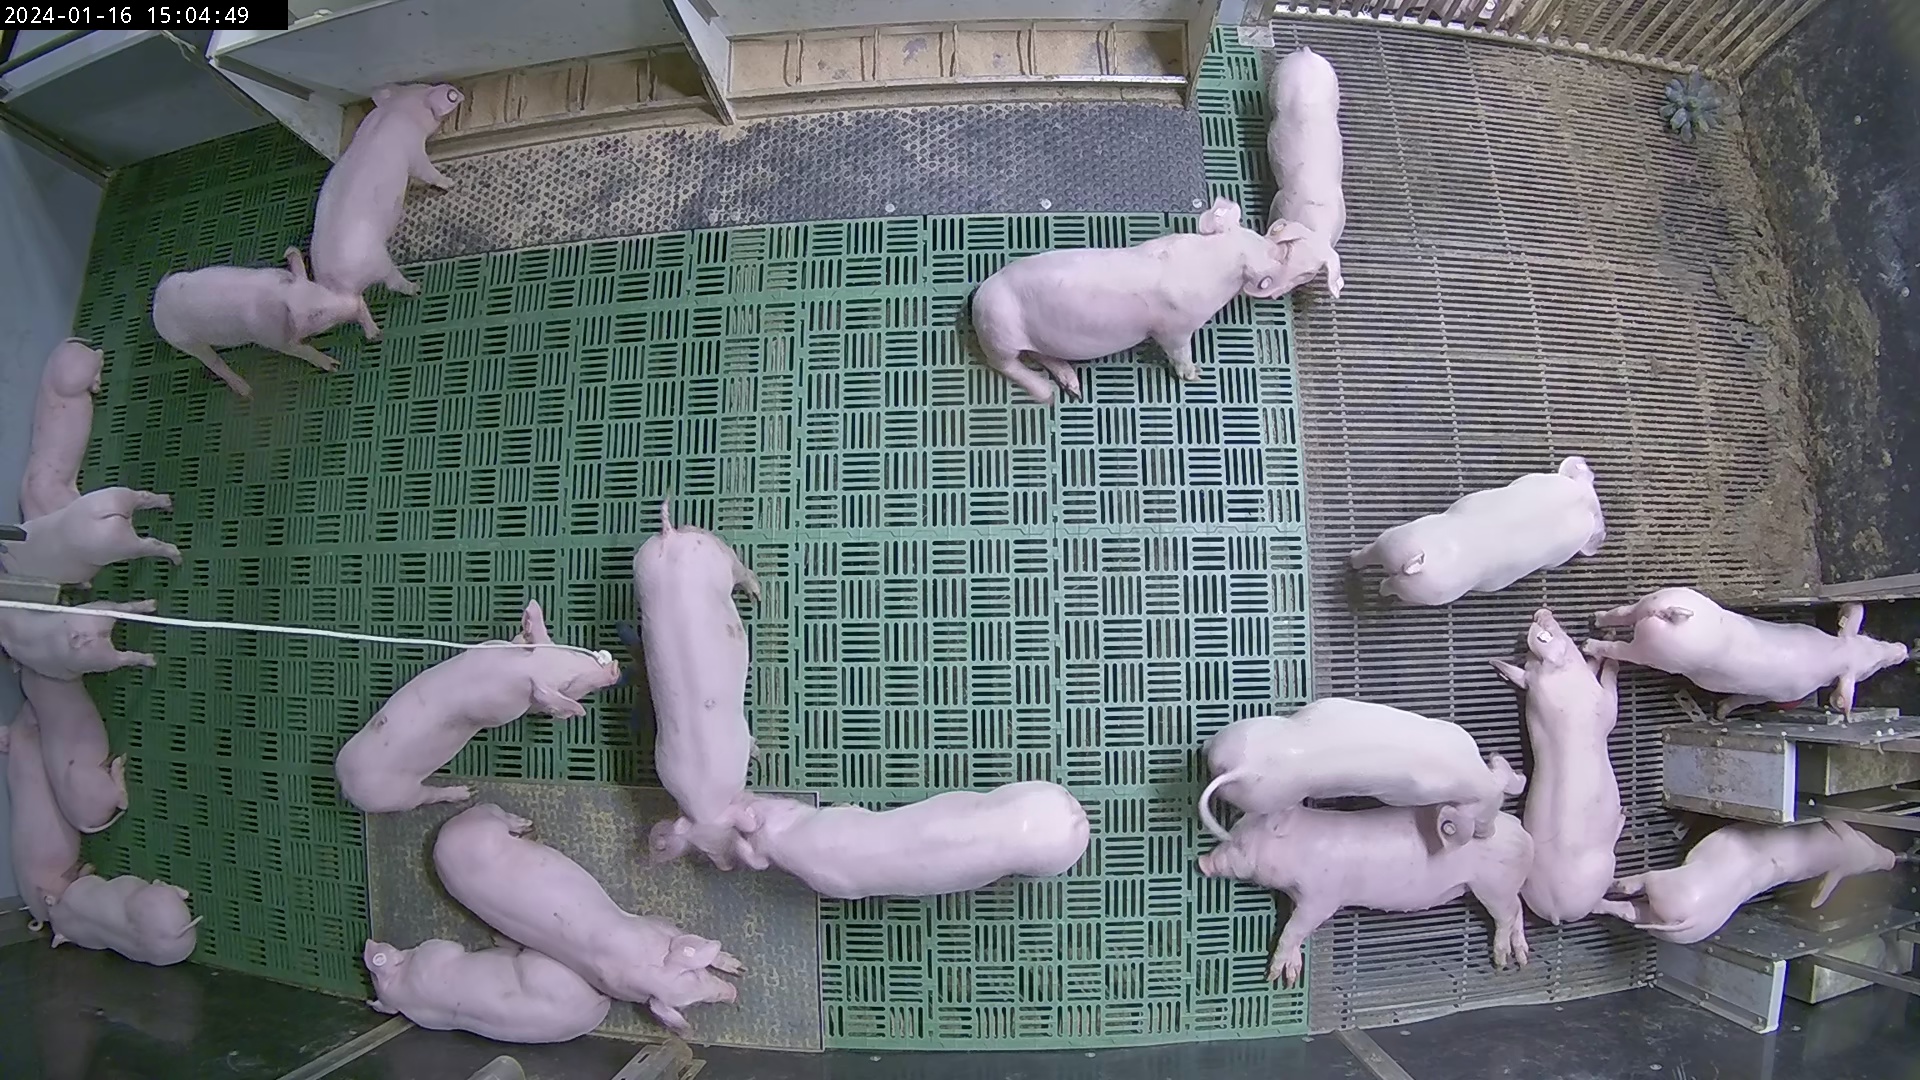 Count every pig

22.